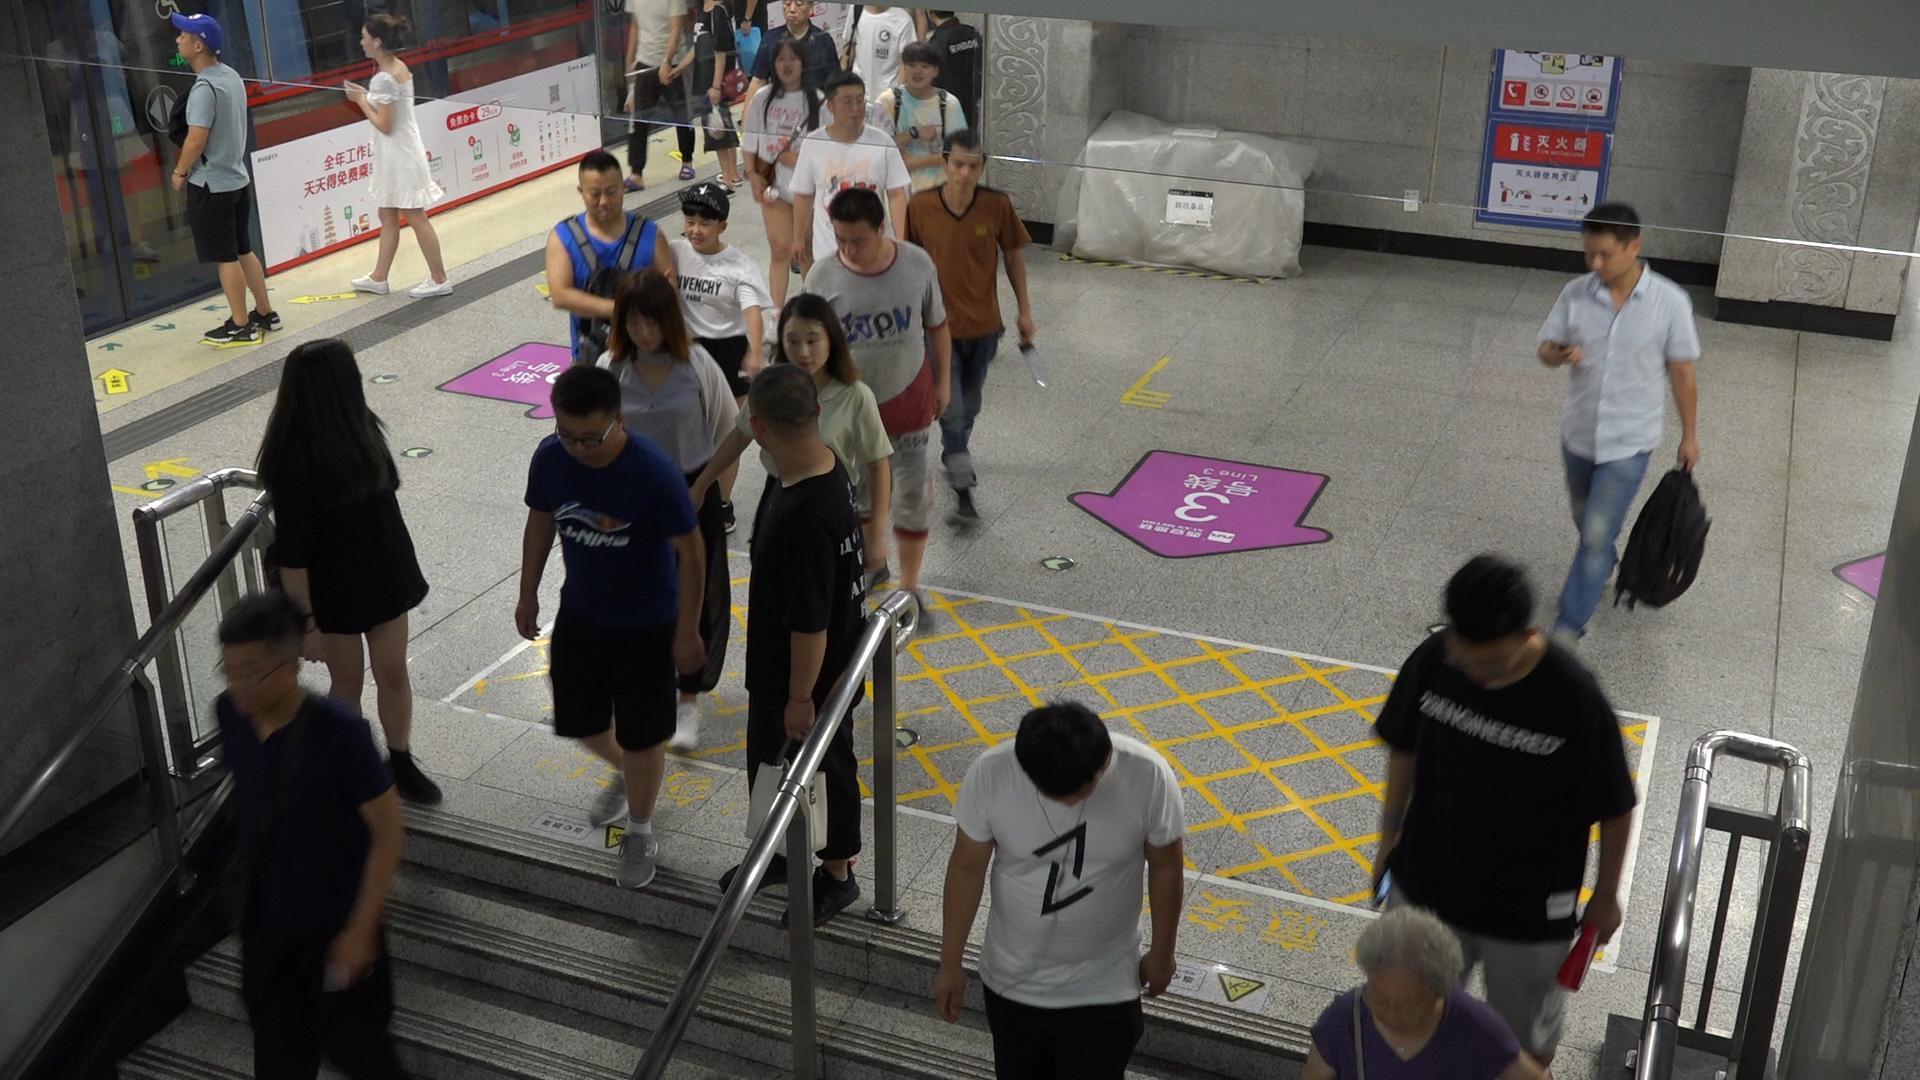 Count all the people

21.